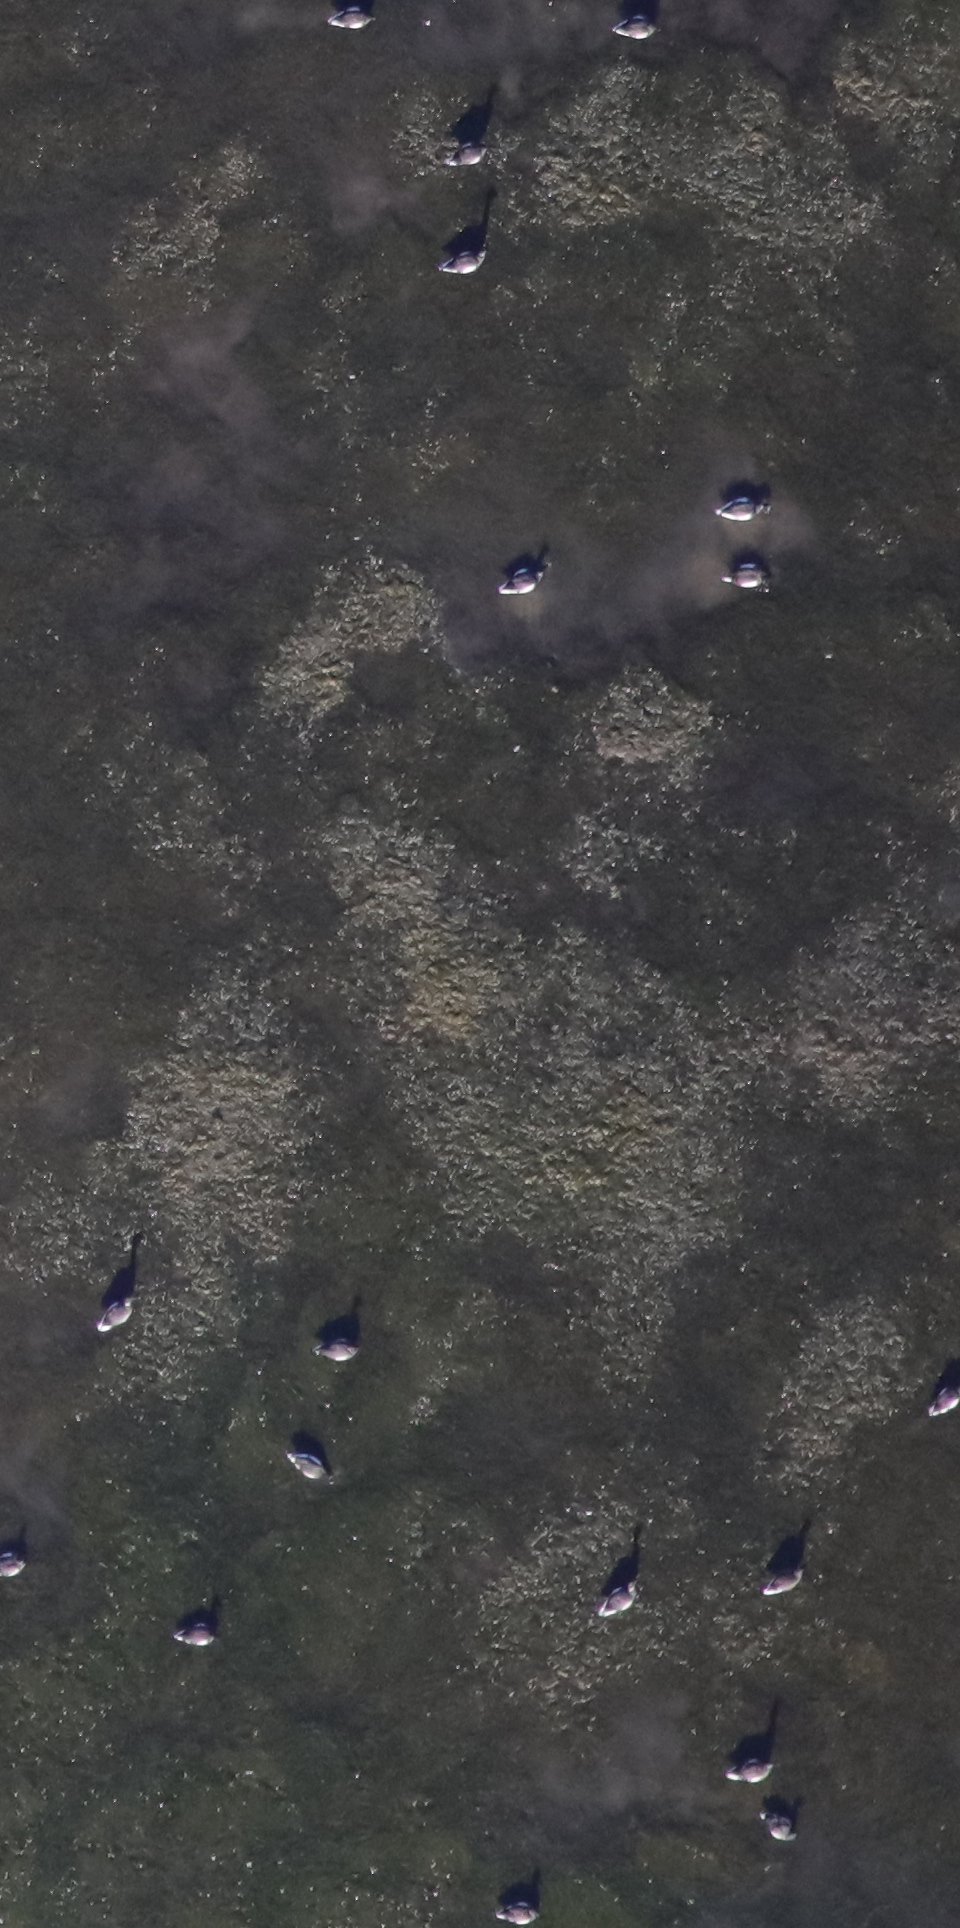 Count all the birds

18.